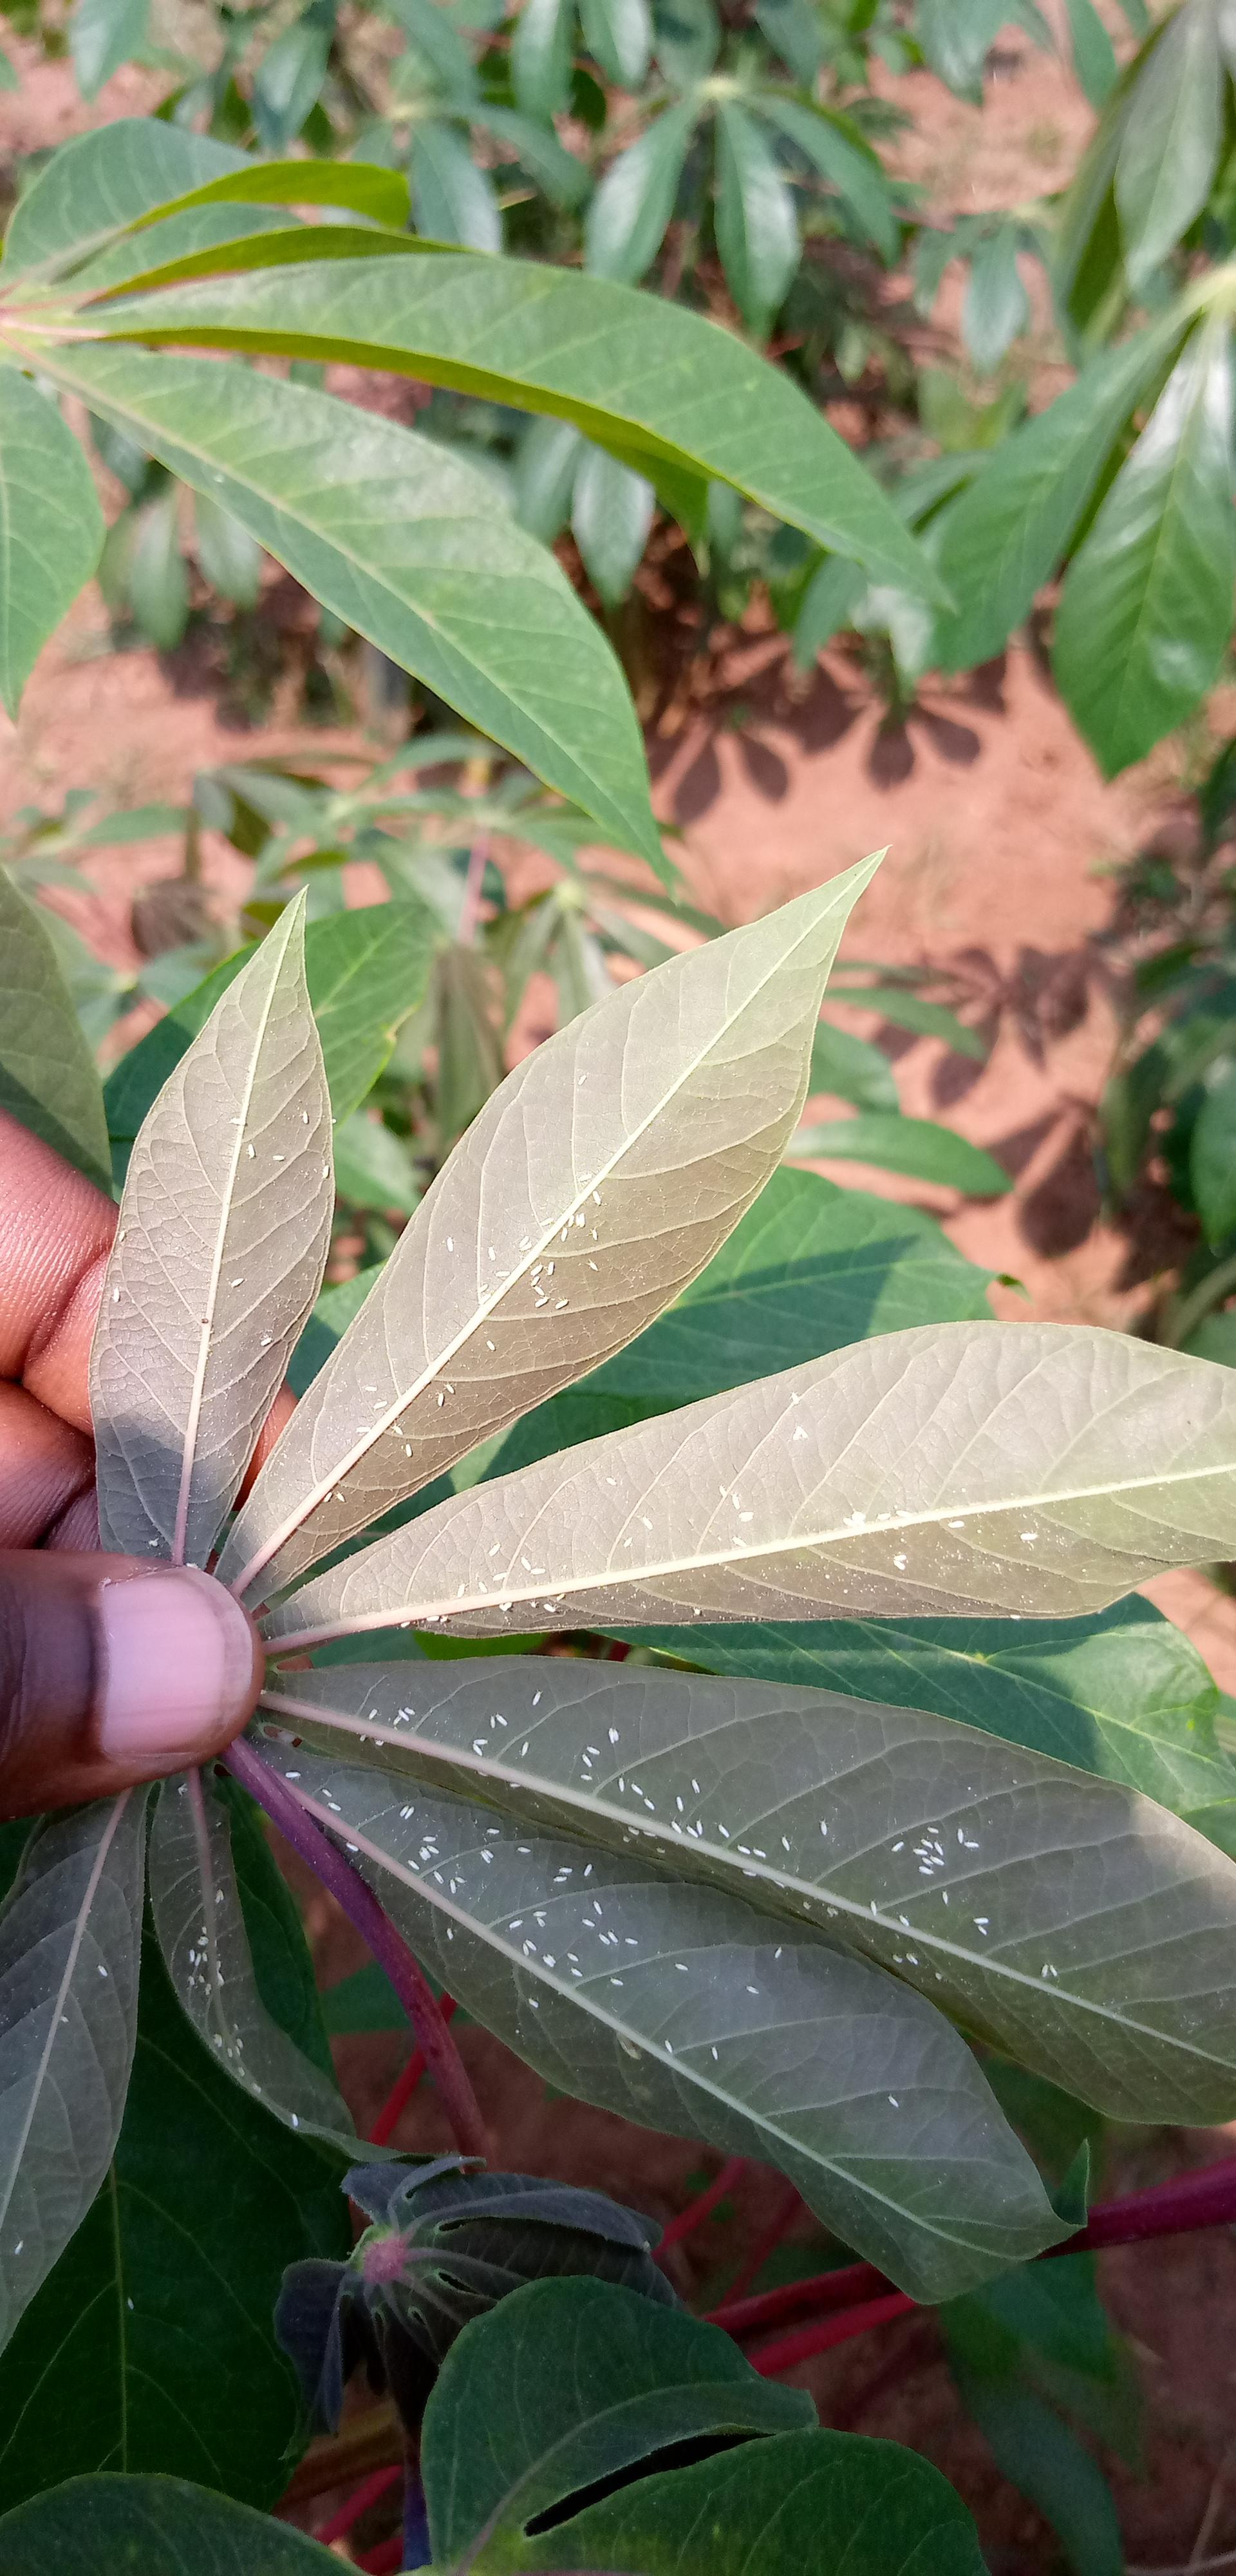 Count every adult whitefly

188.